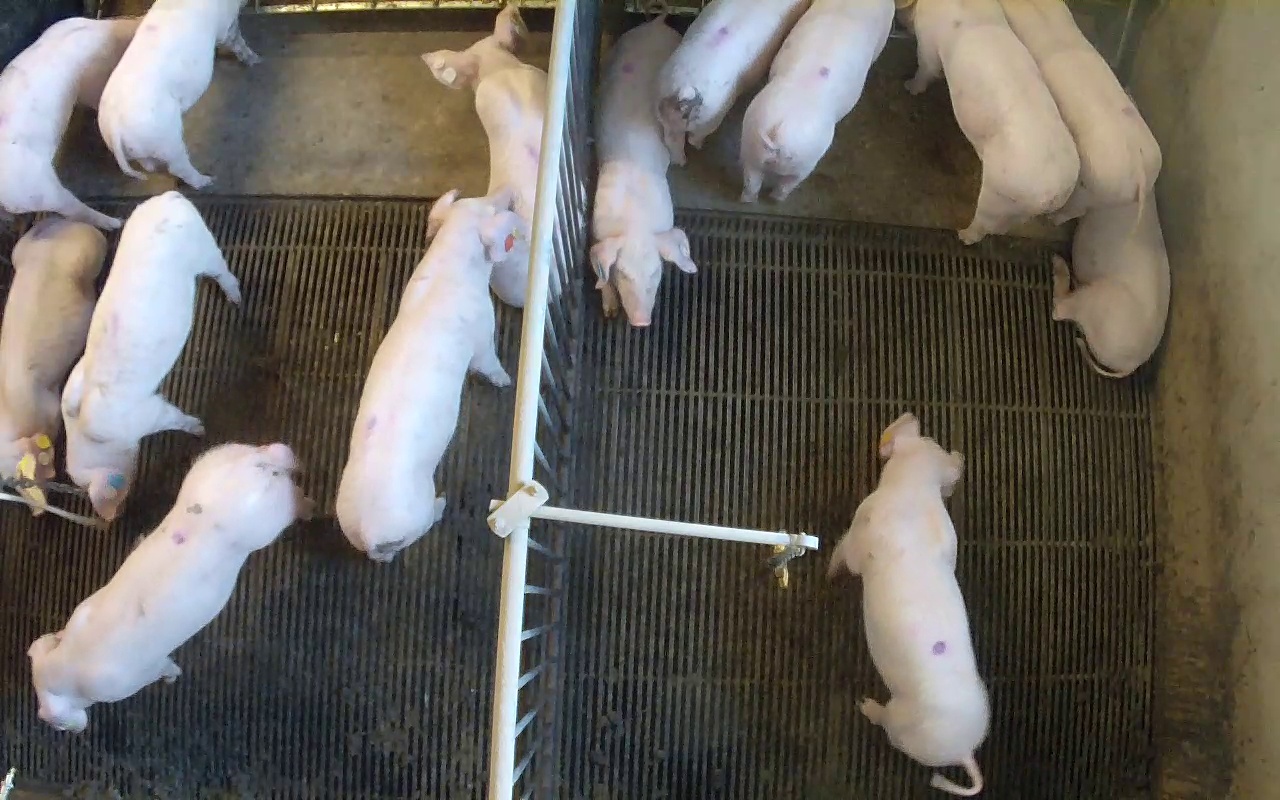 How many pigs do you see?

14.